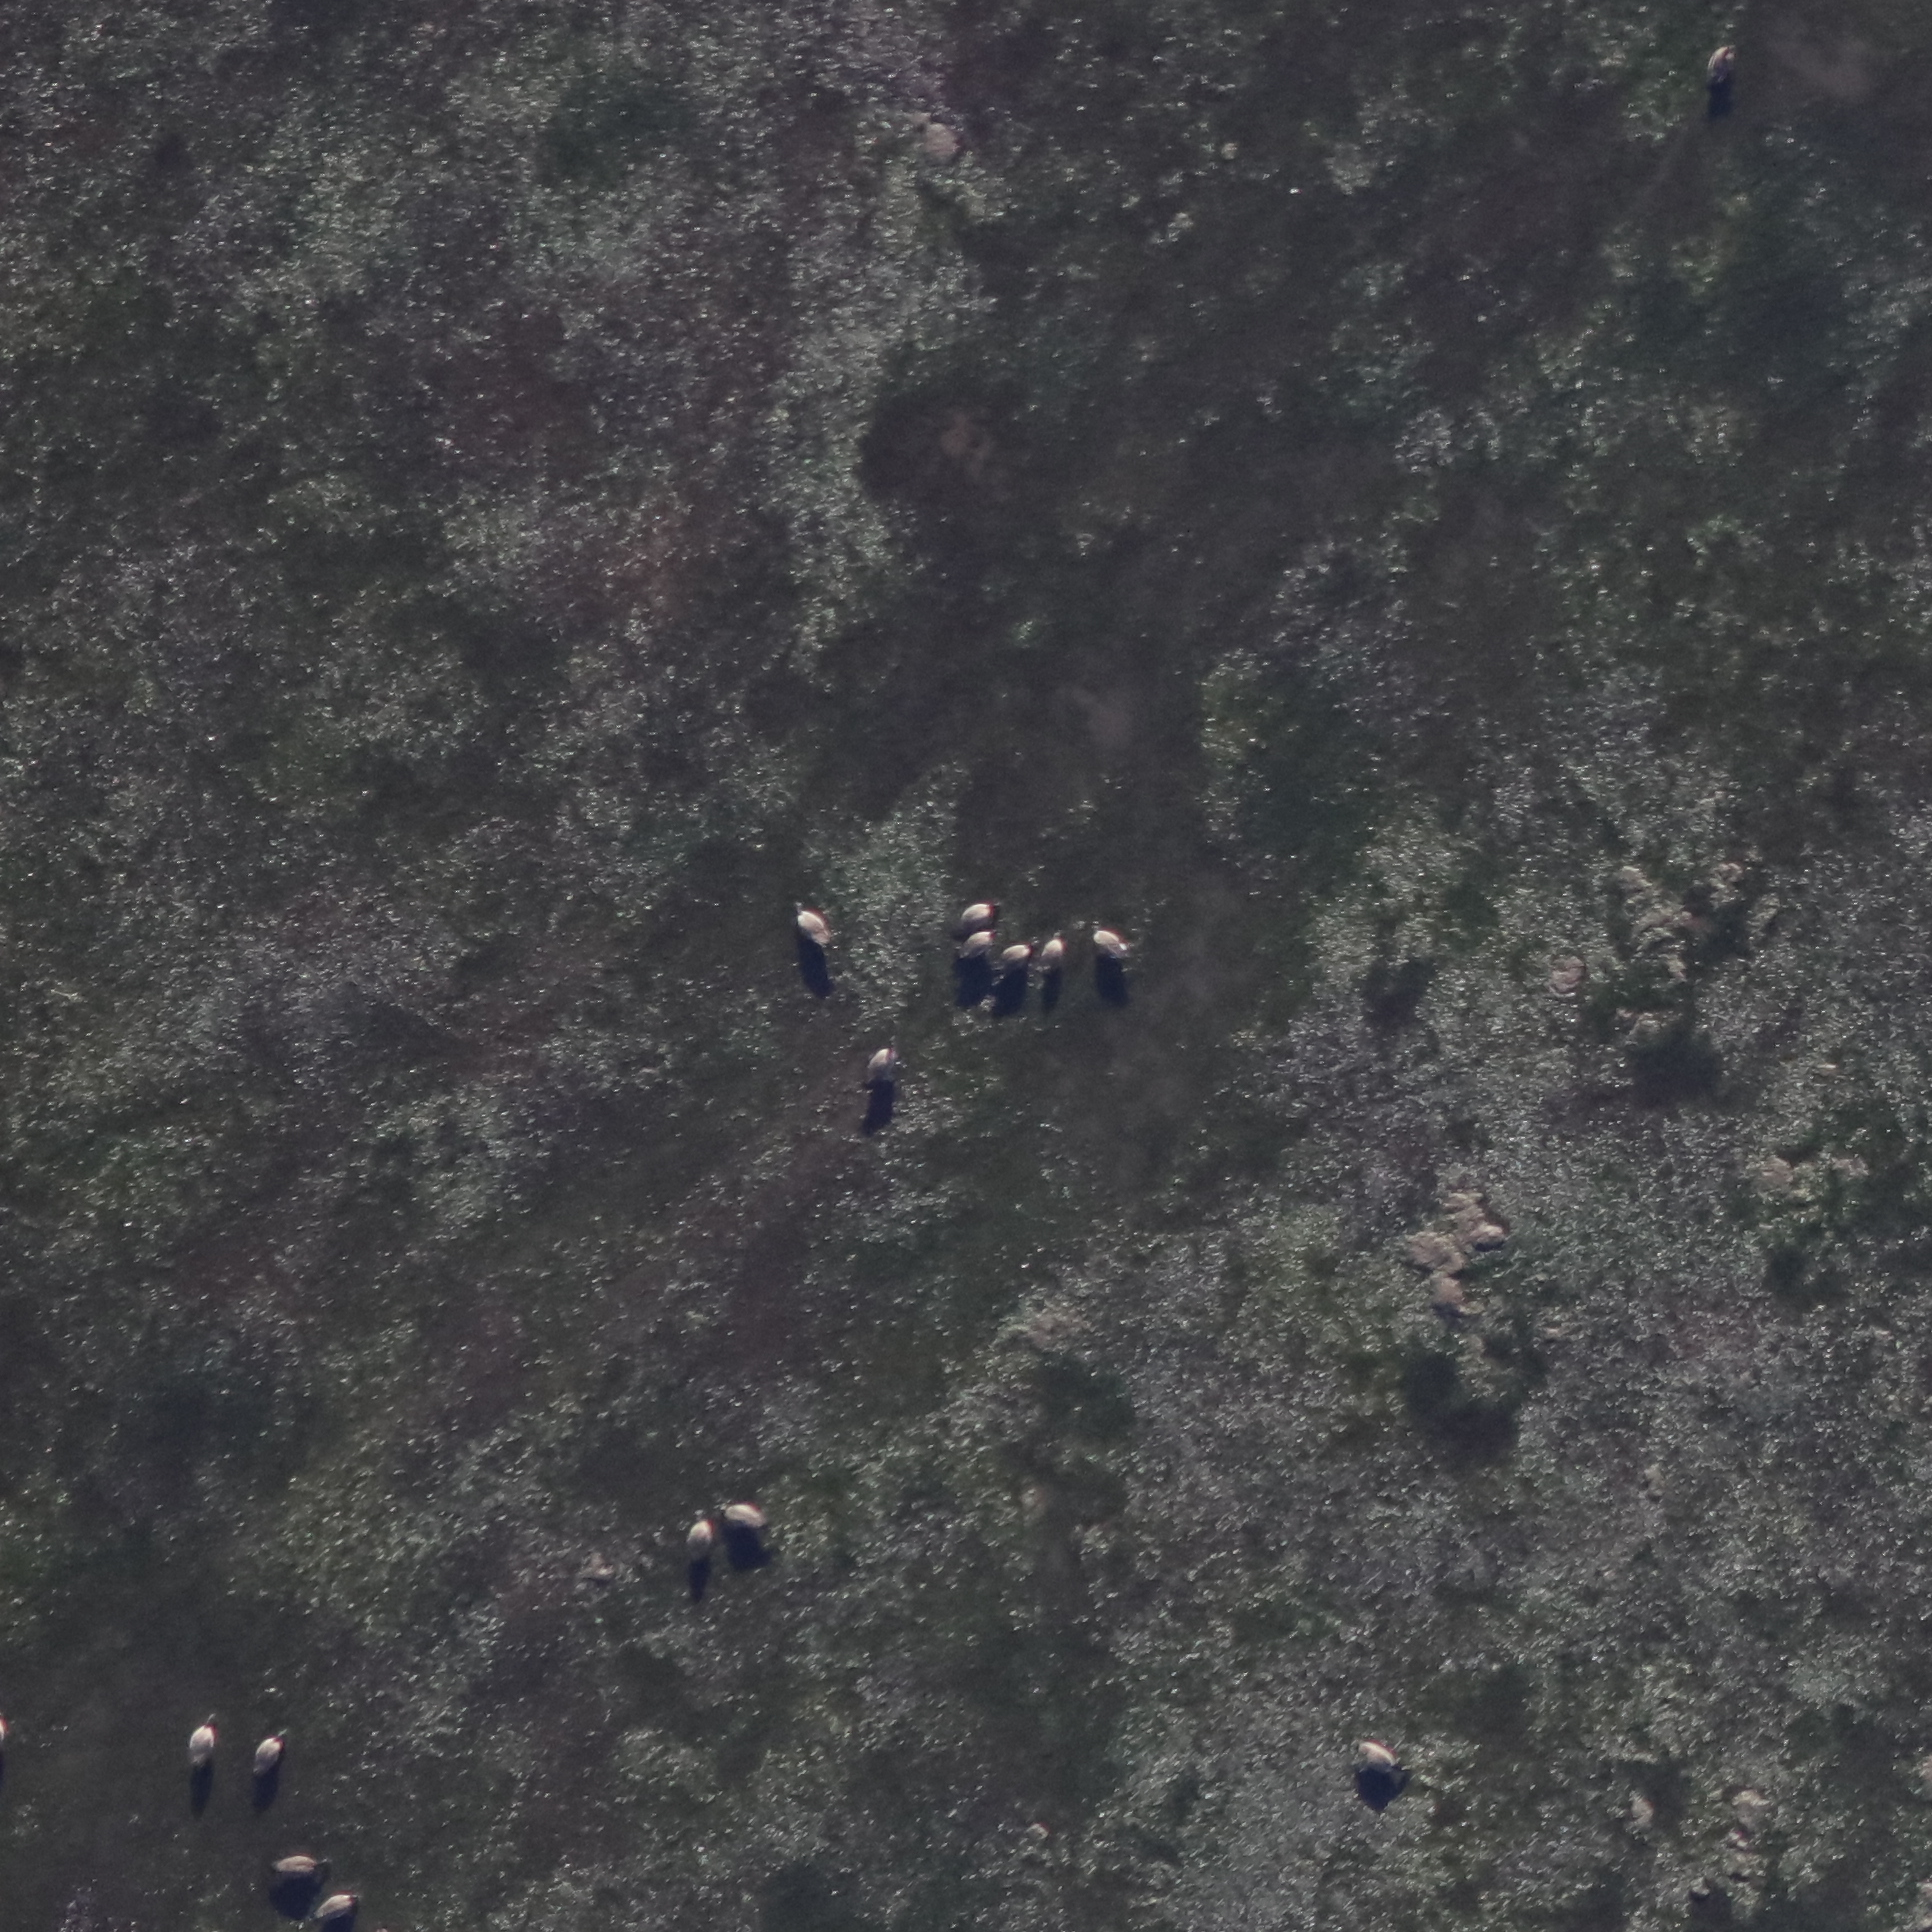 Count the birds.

15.